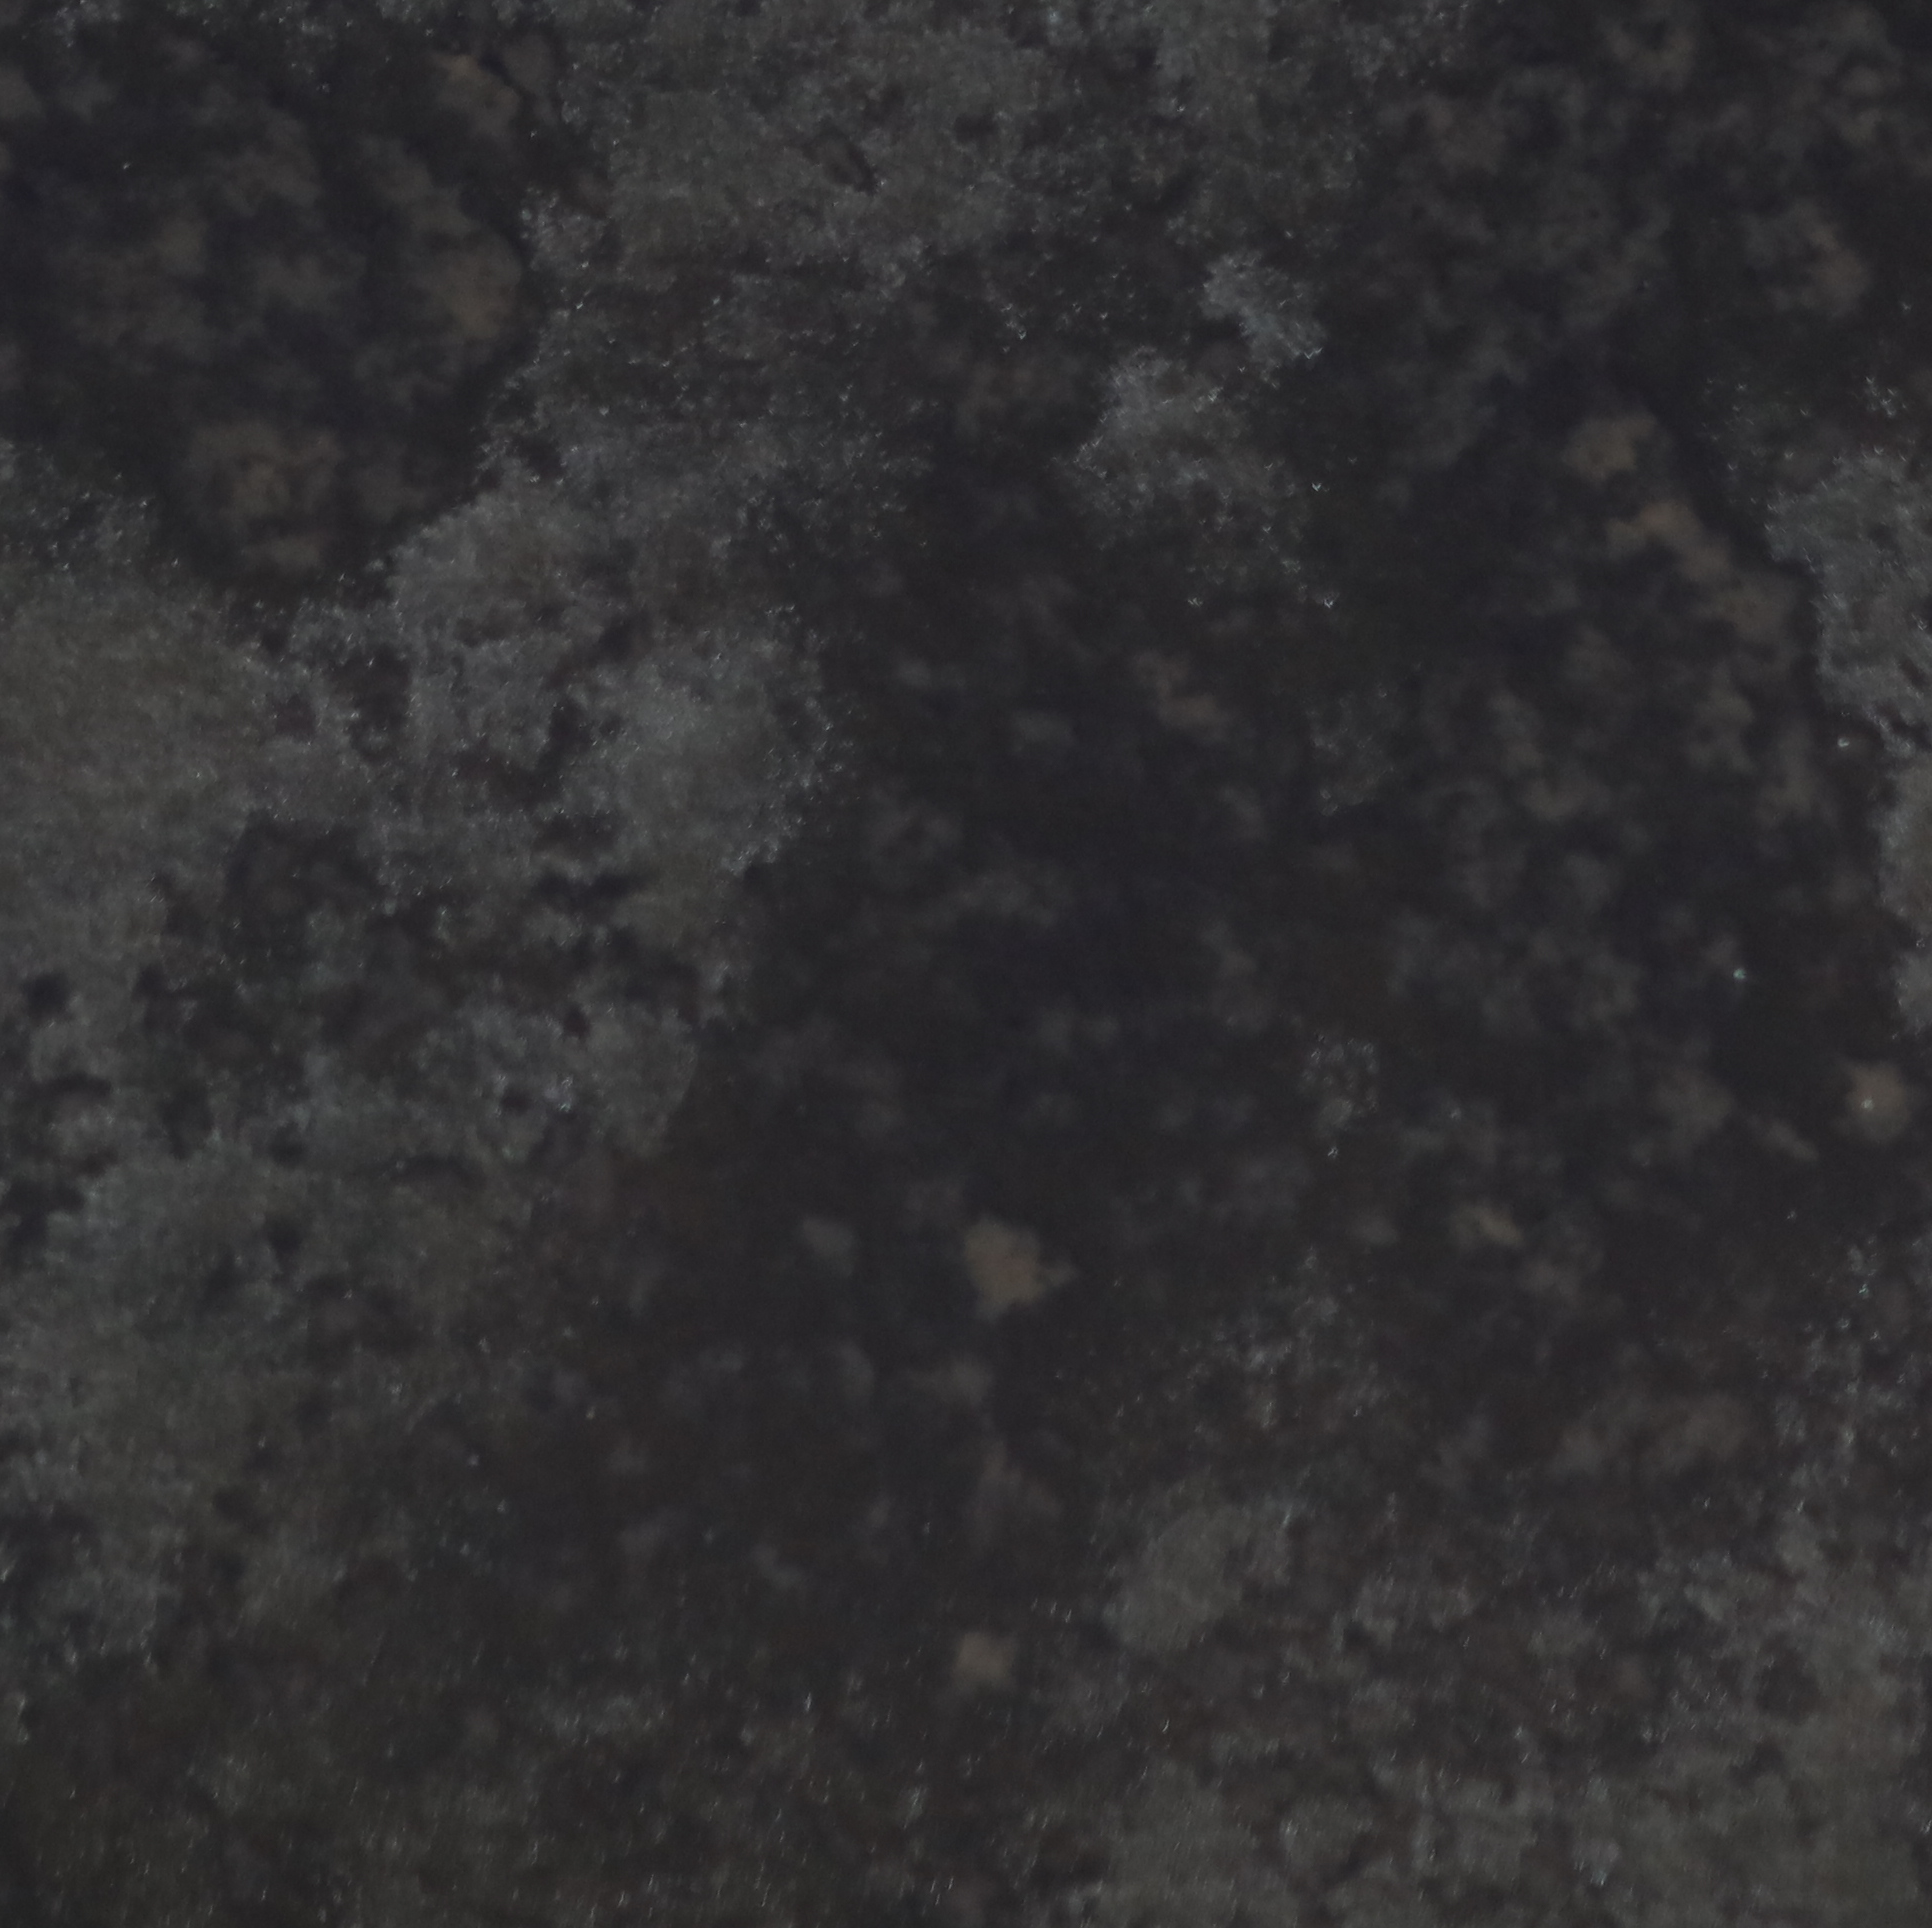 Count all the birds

0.